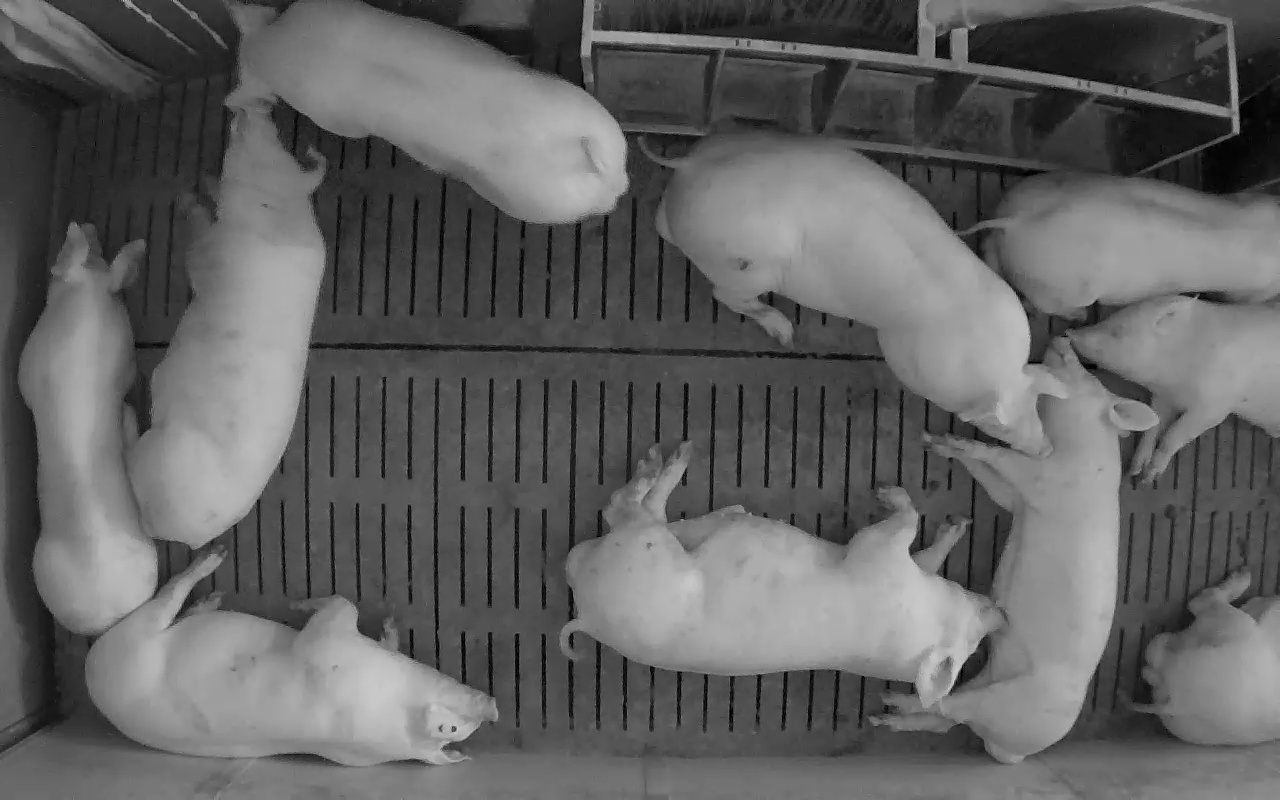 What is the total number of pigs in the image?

10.